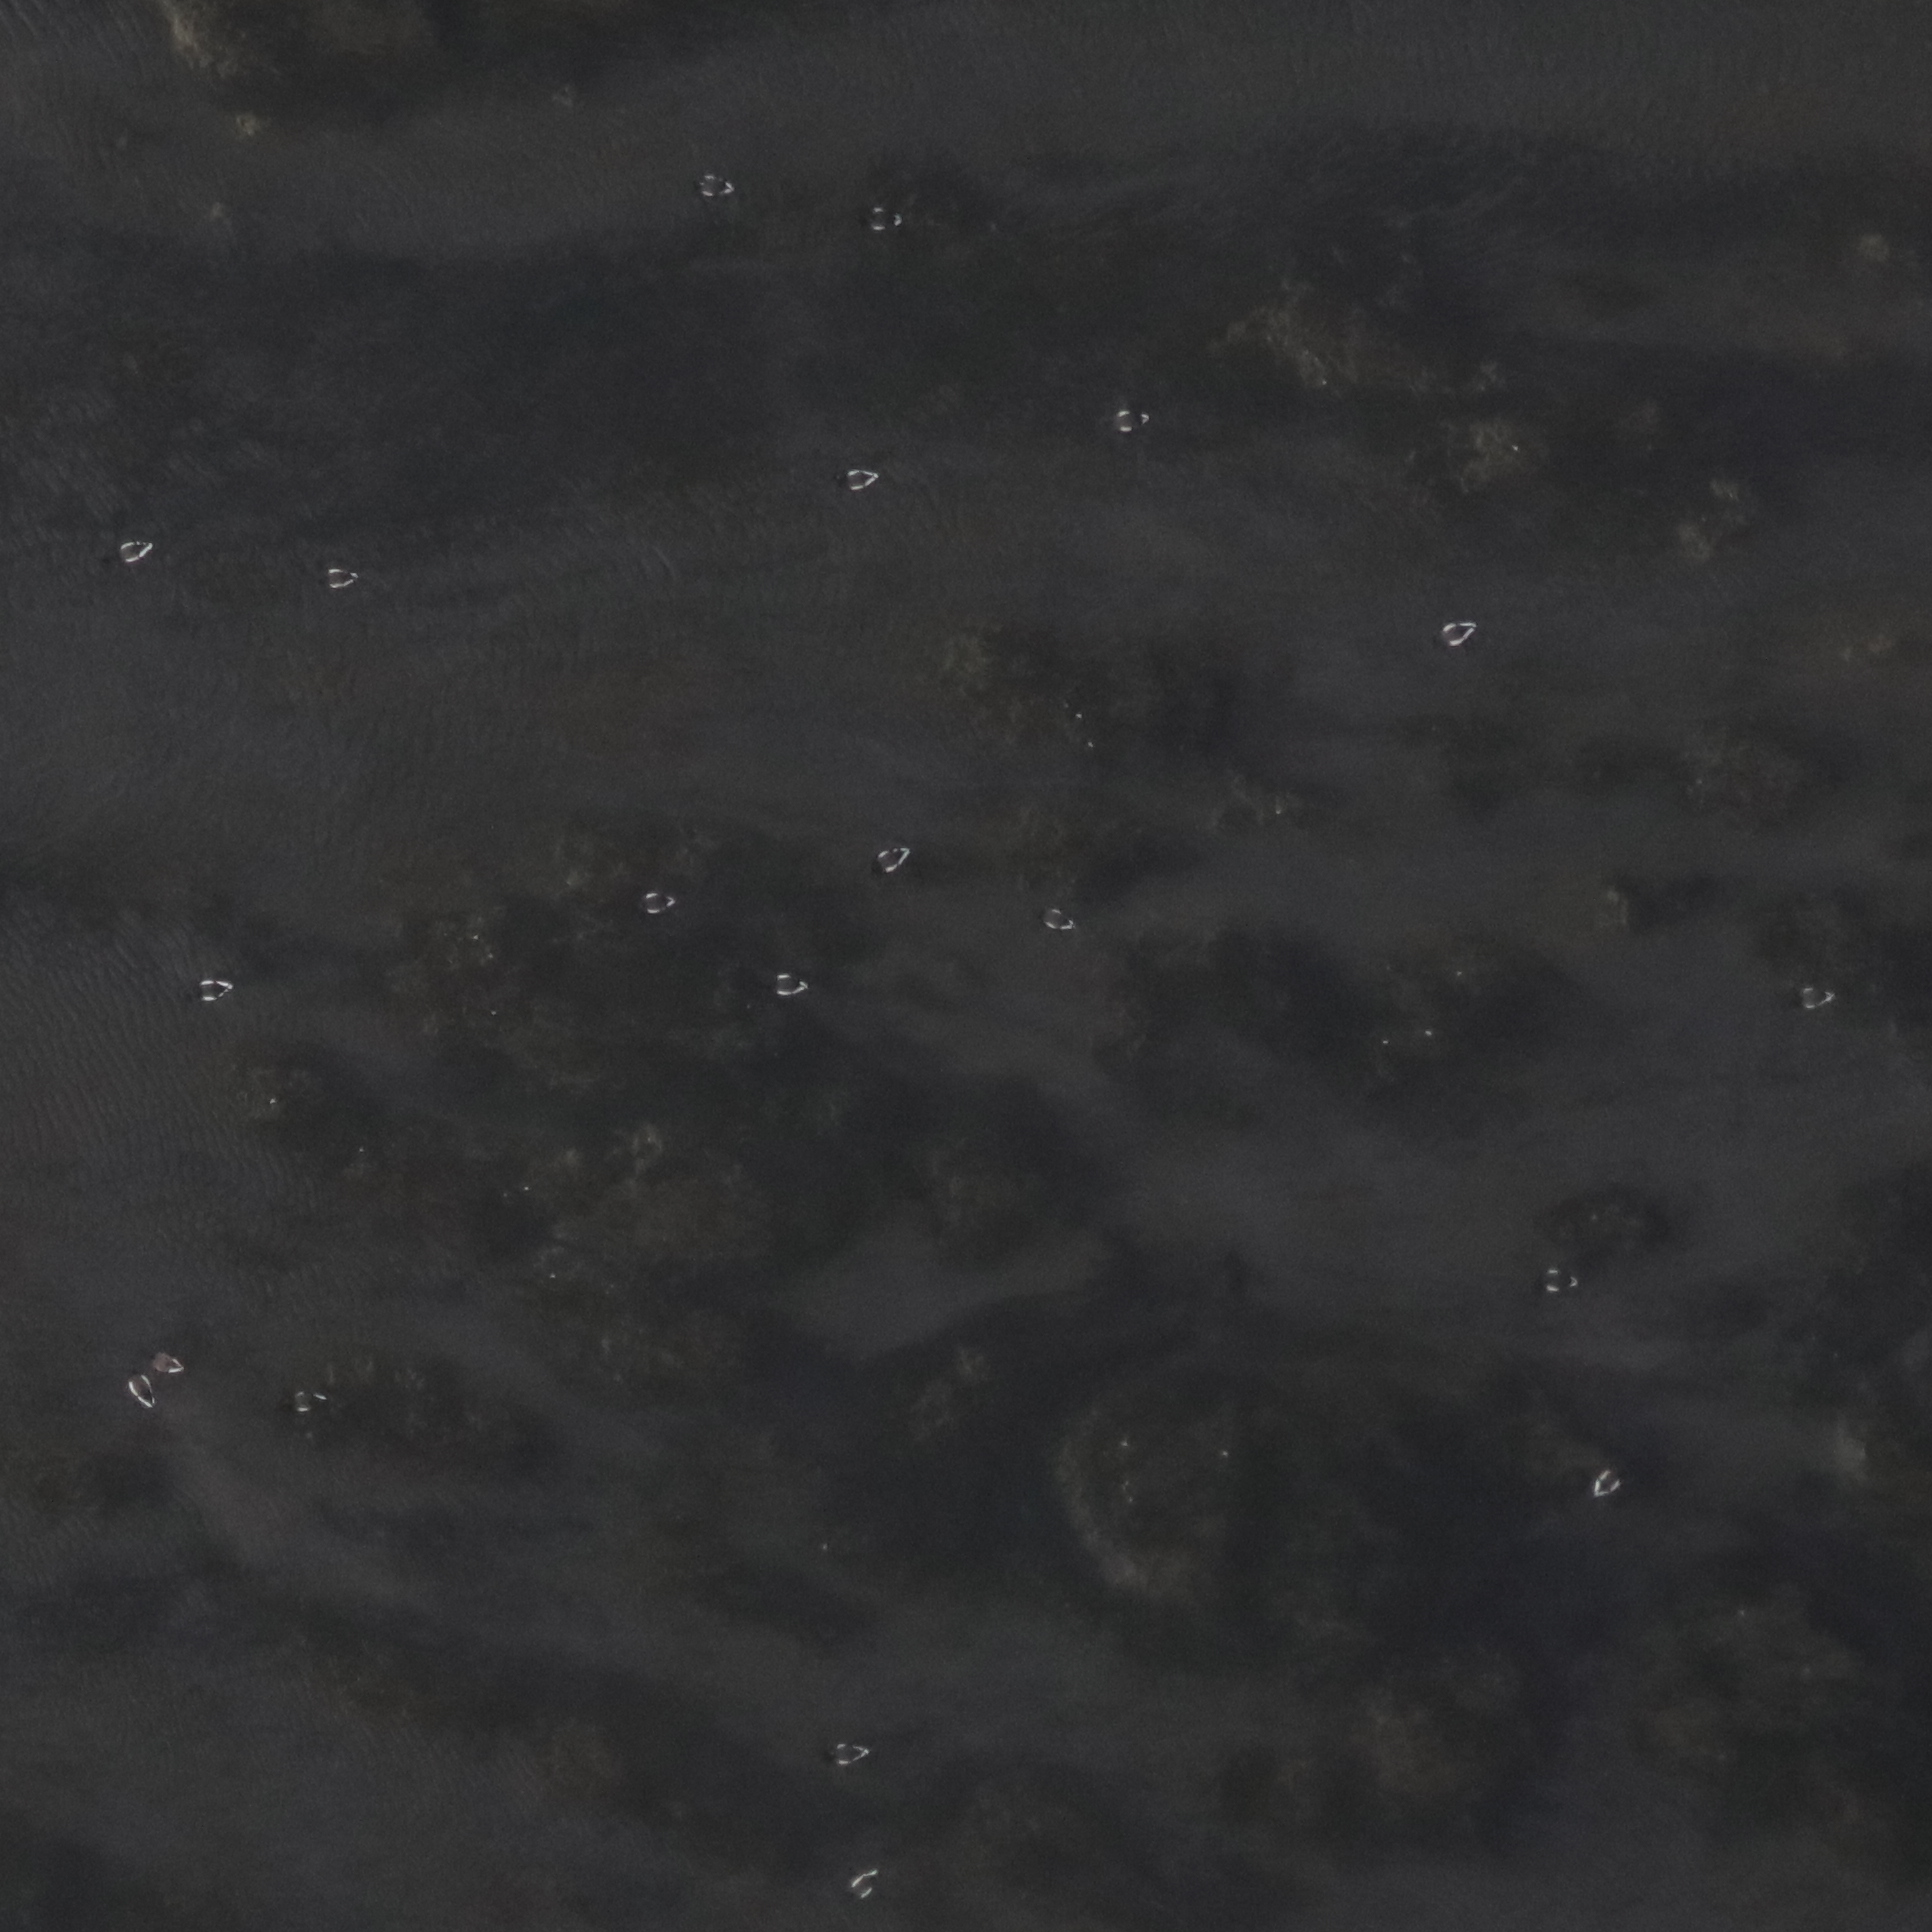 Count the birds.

20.